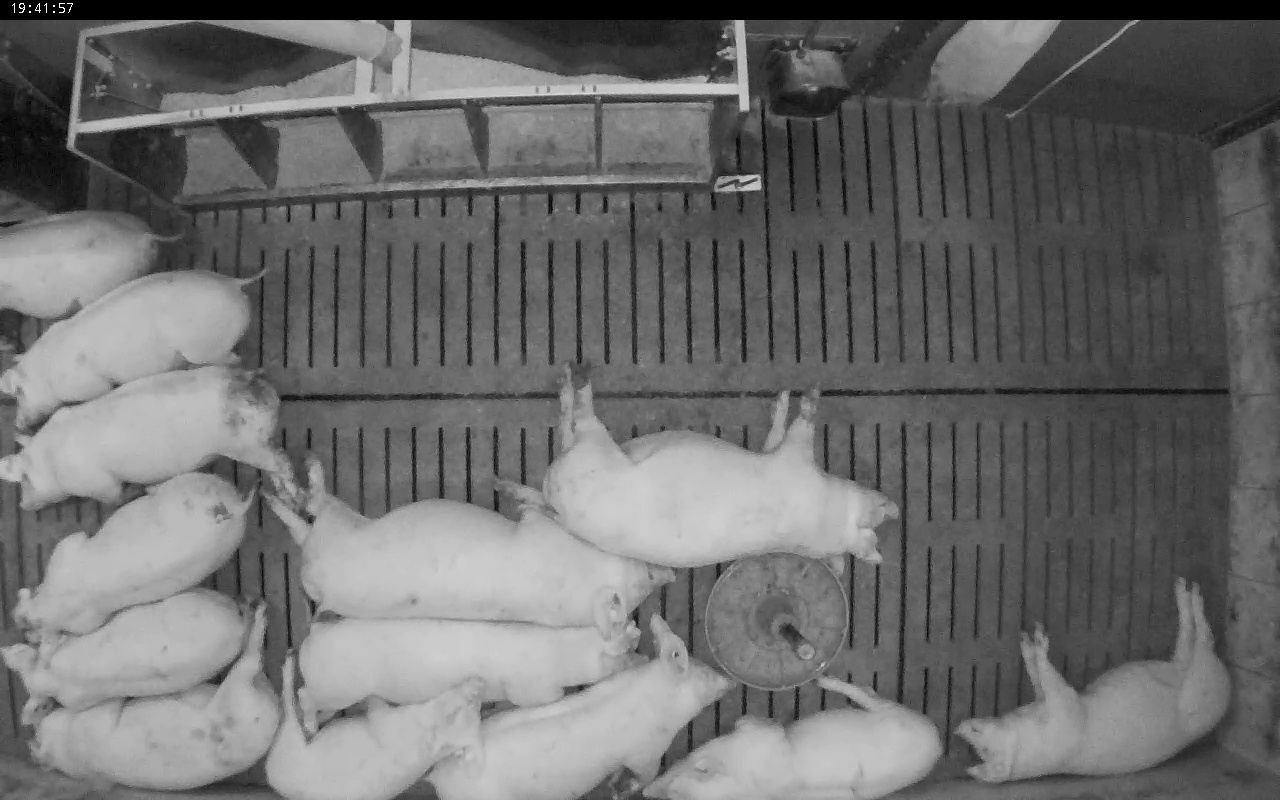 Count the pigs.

13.